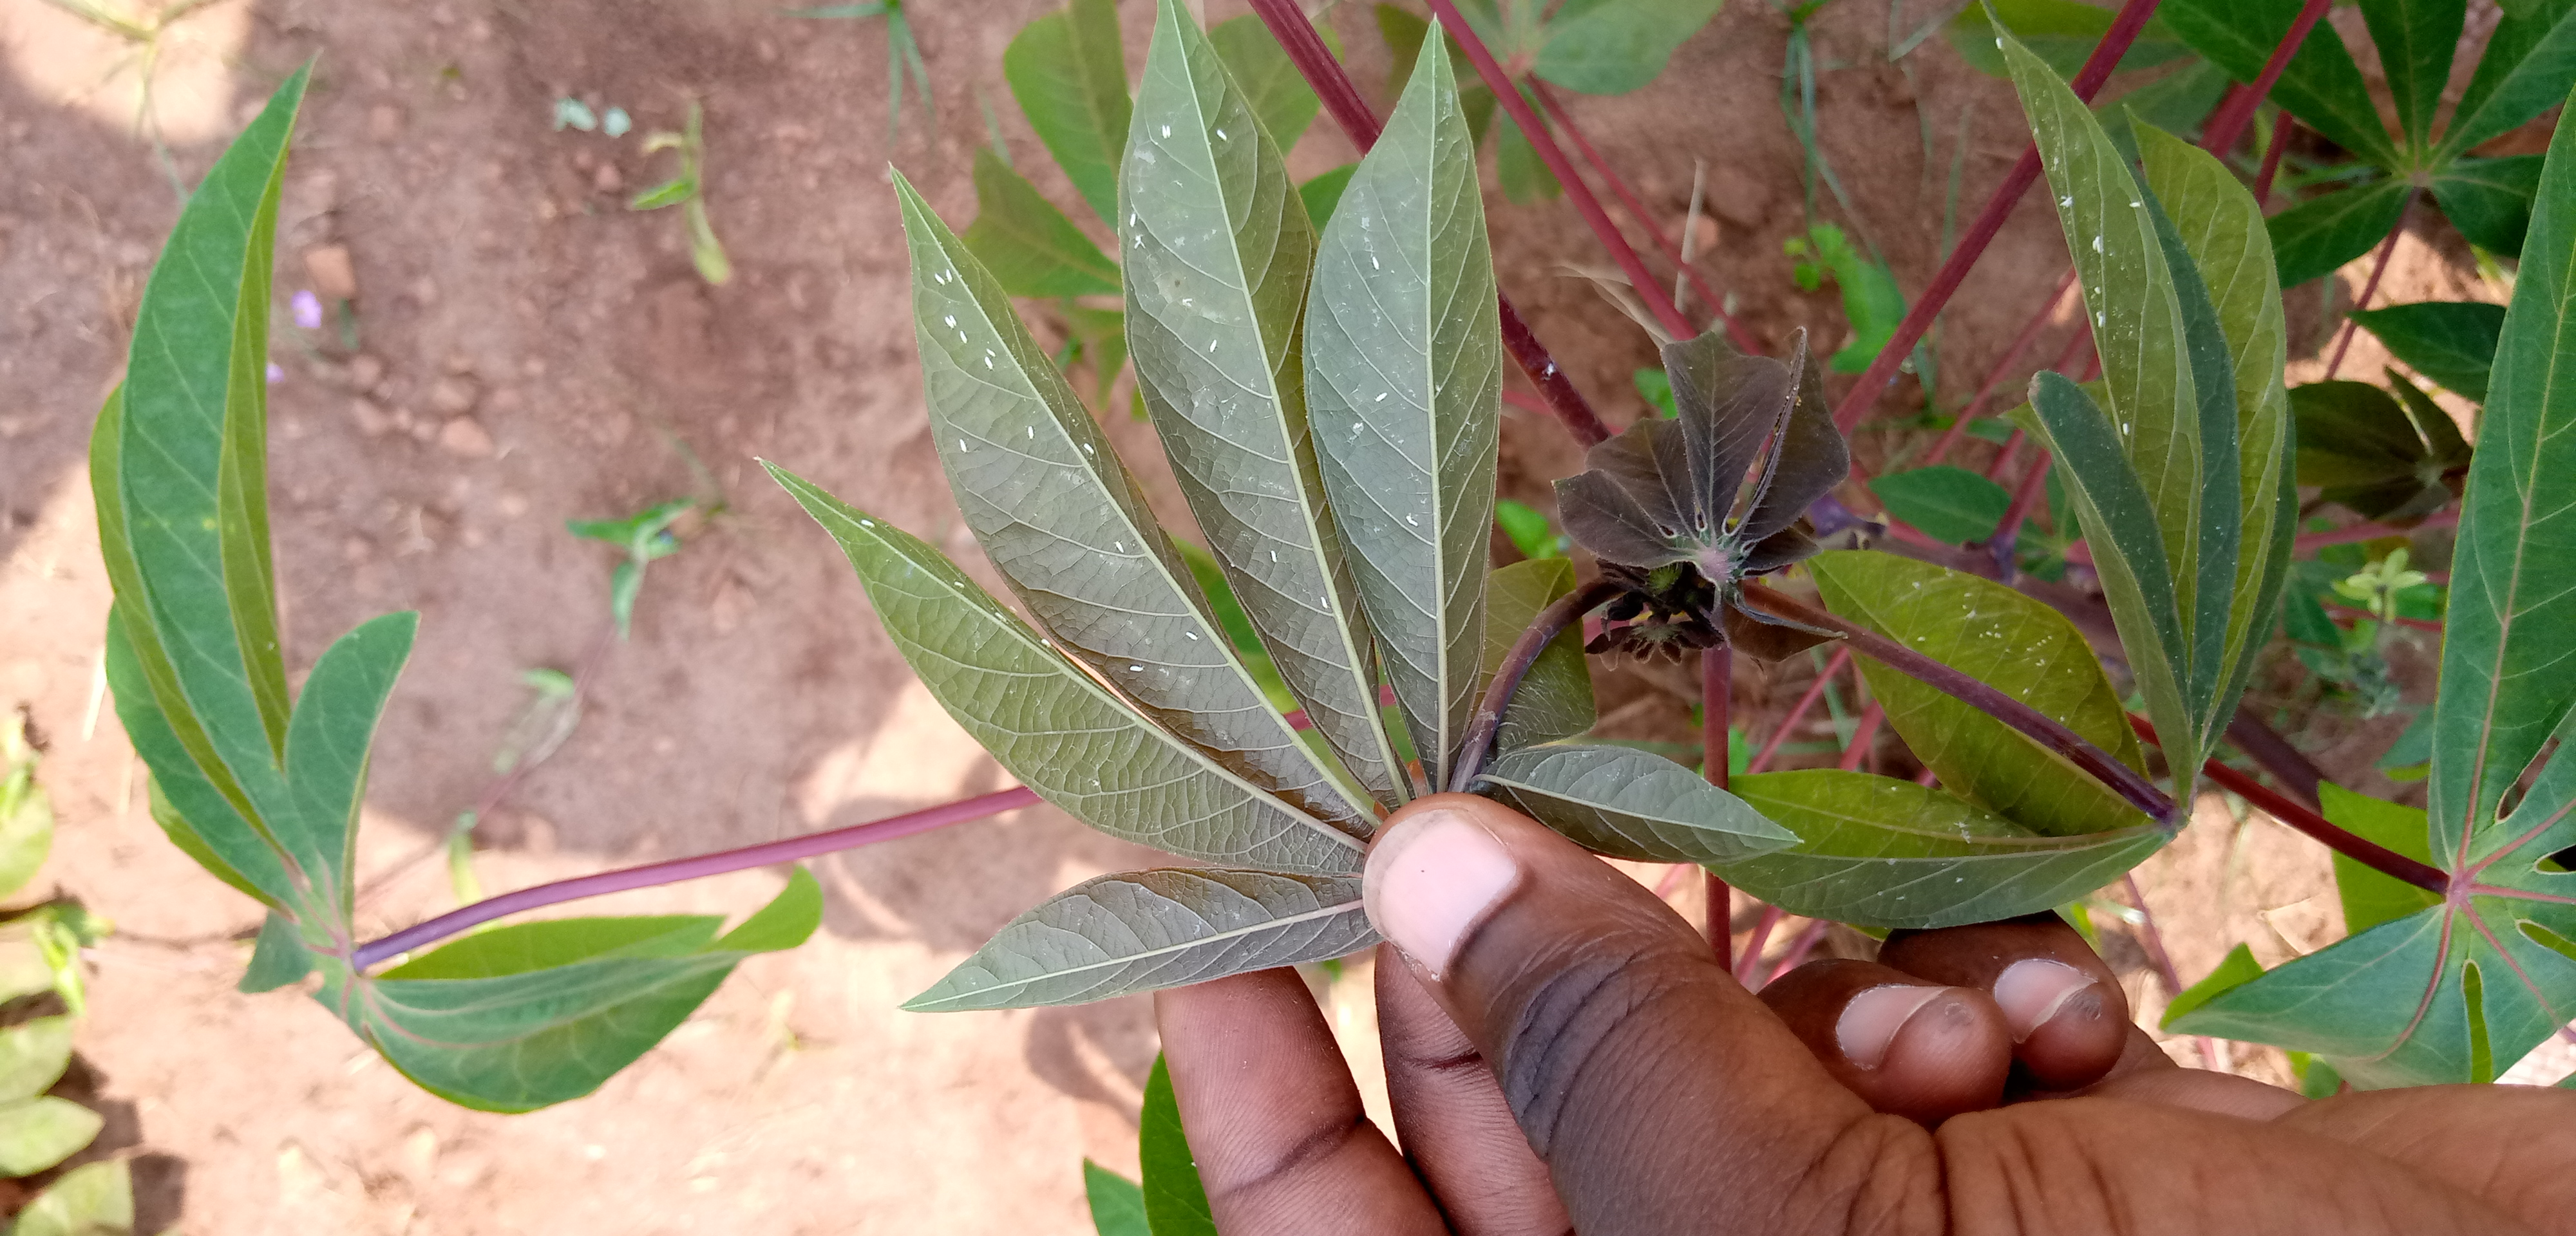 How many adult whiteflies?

29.